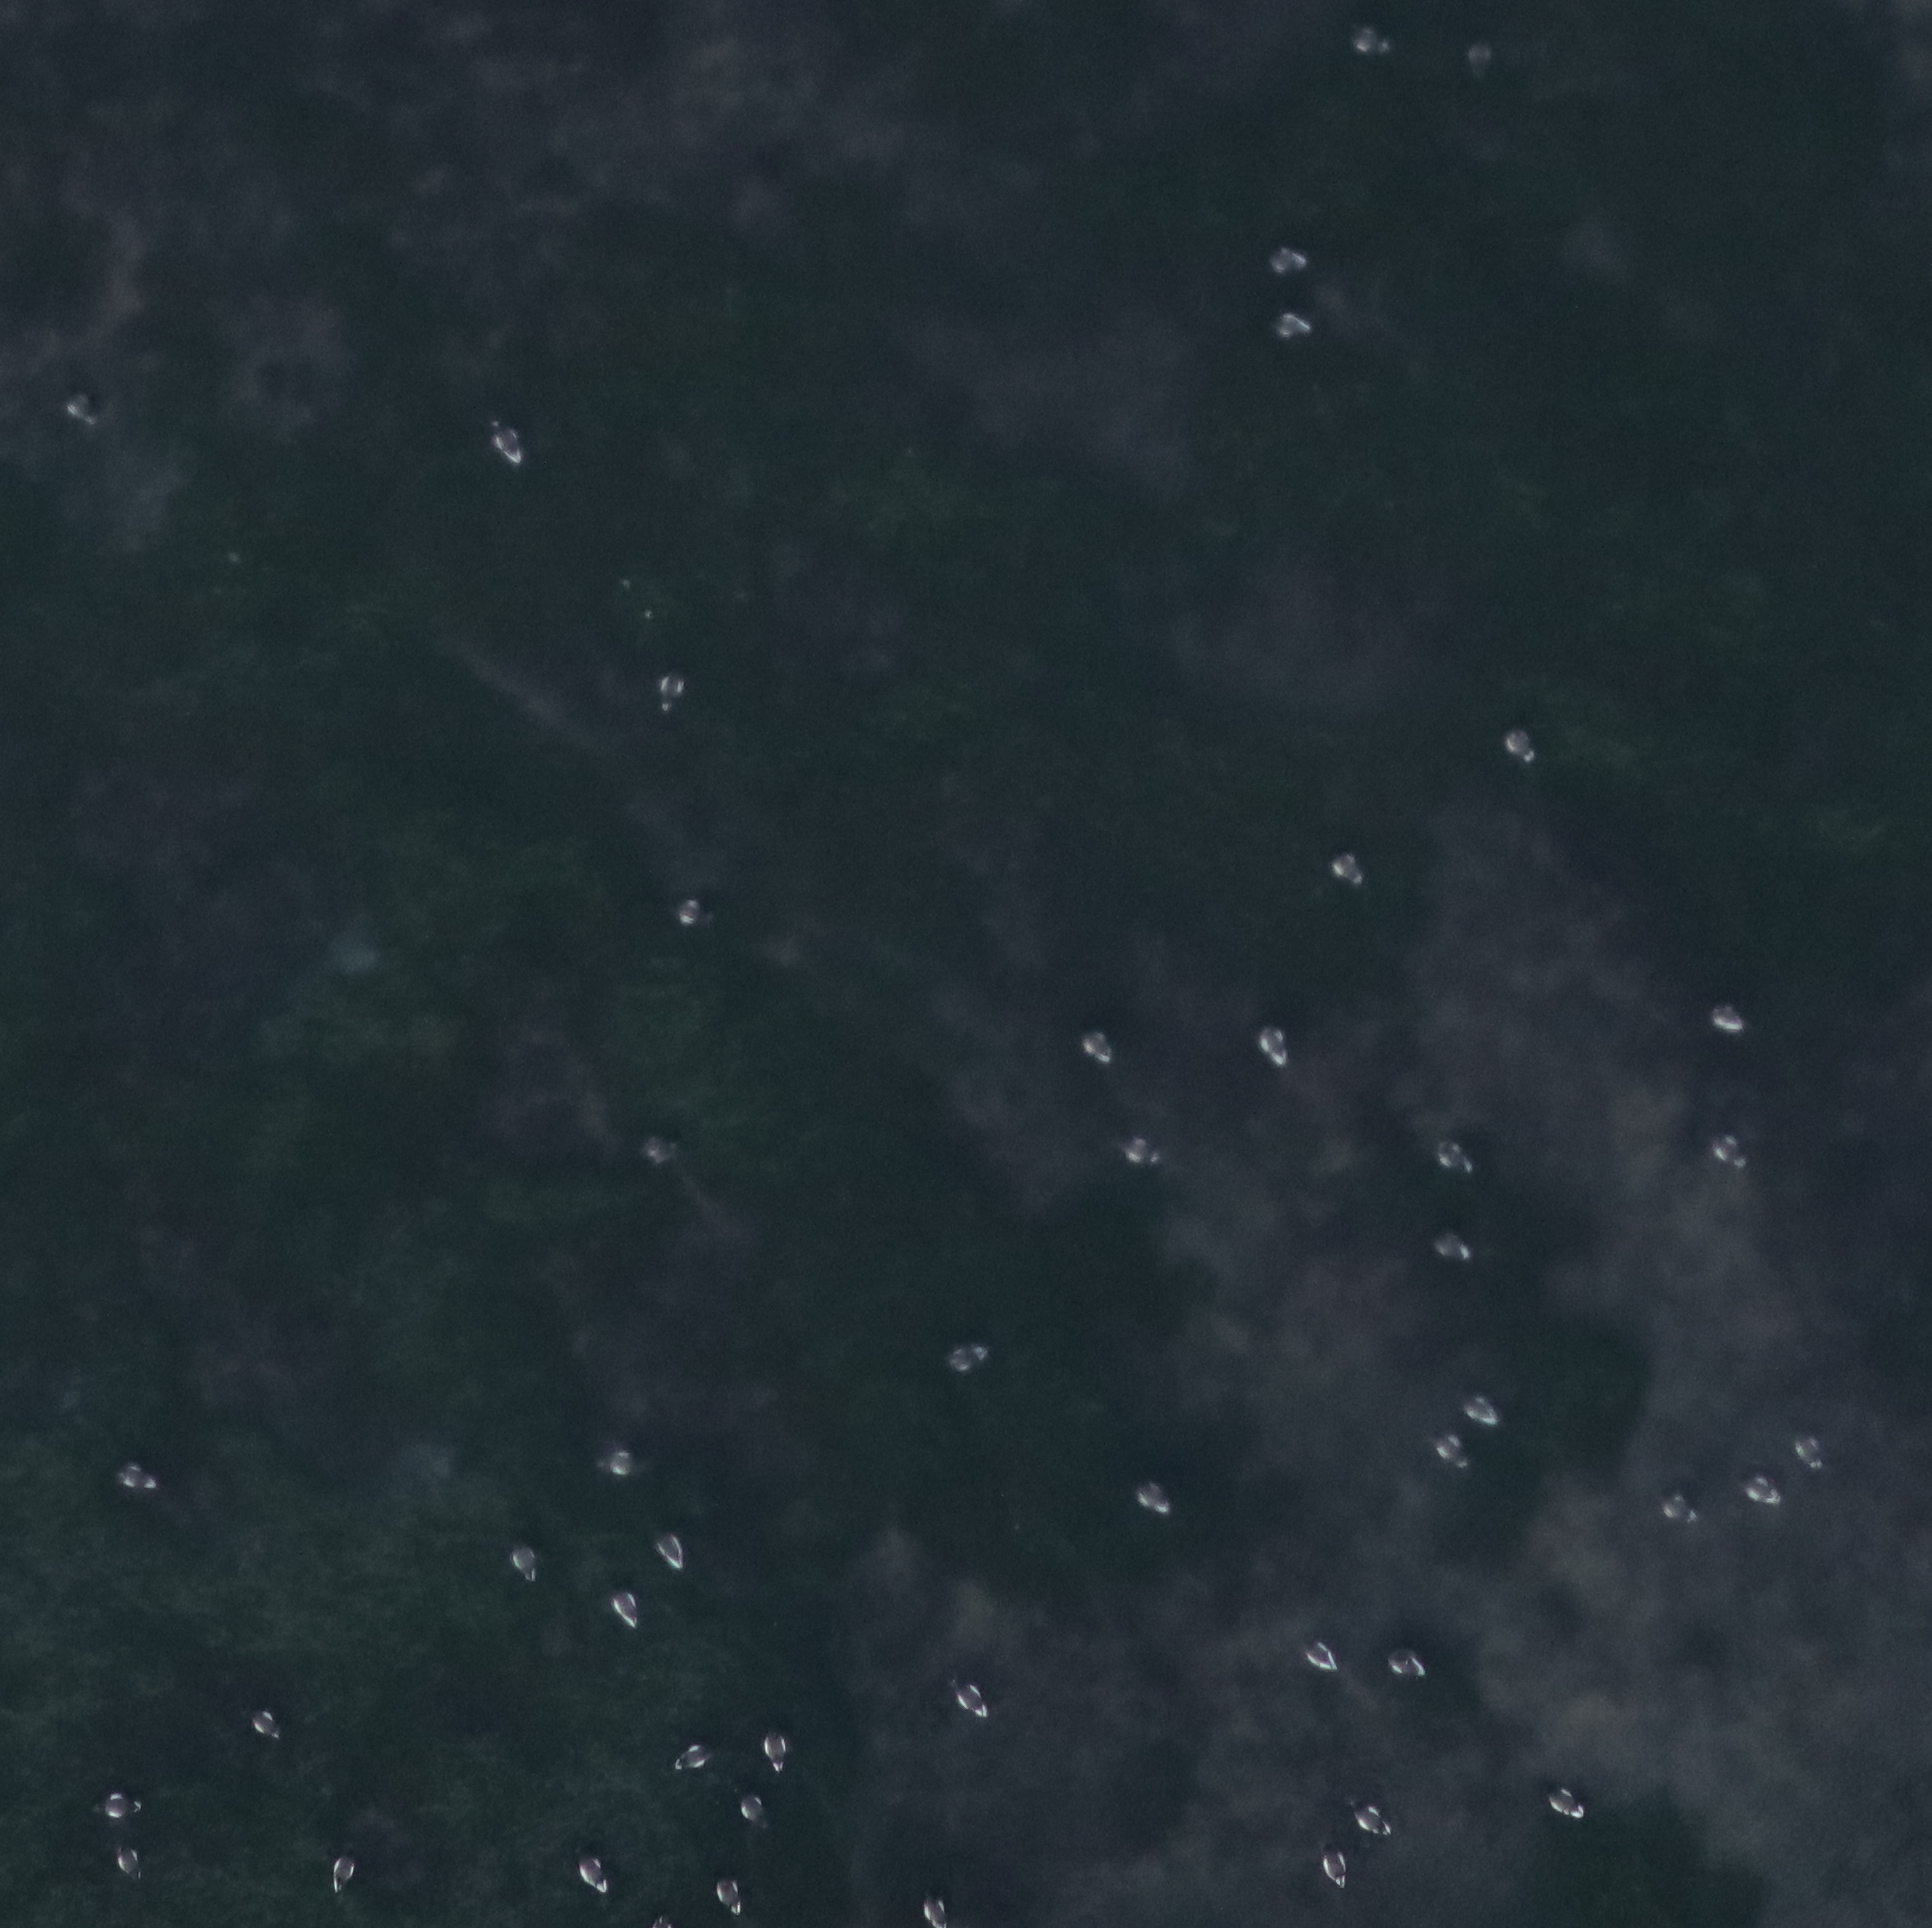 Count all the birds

46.